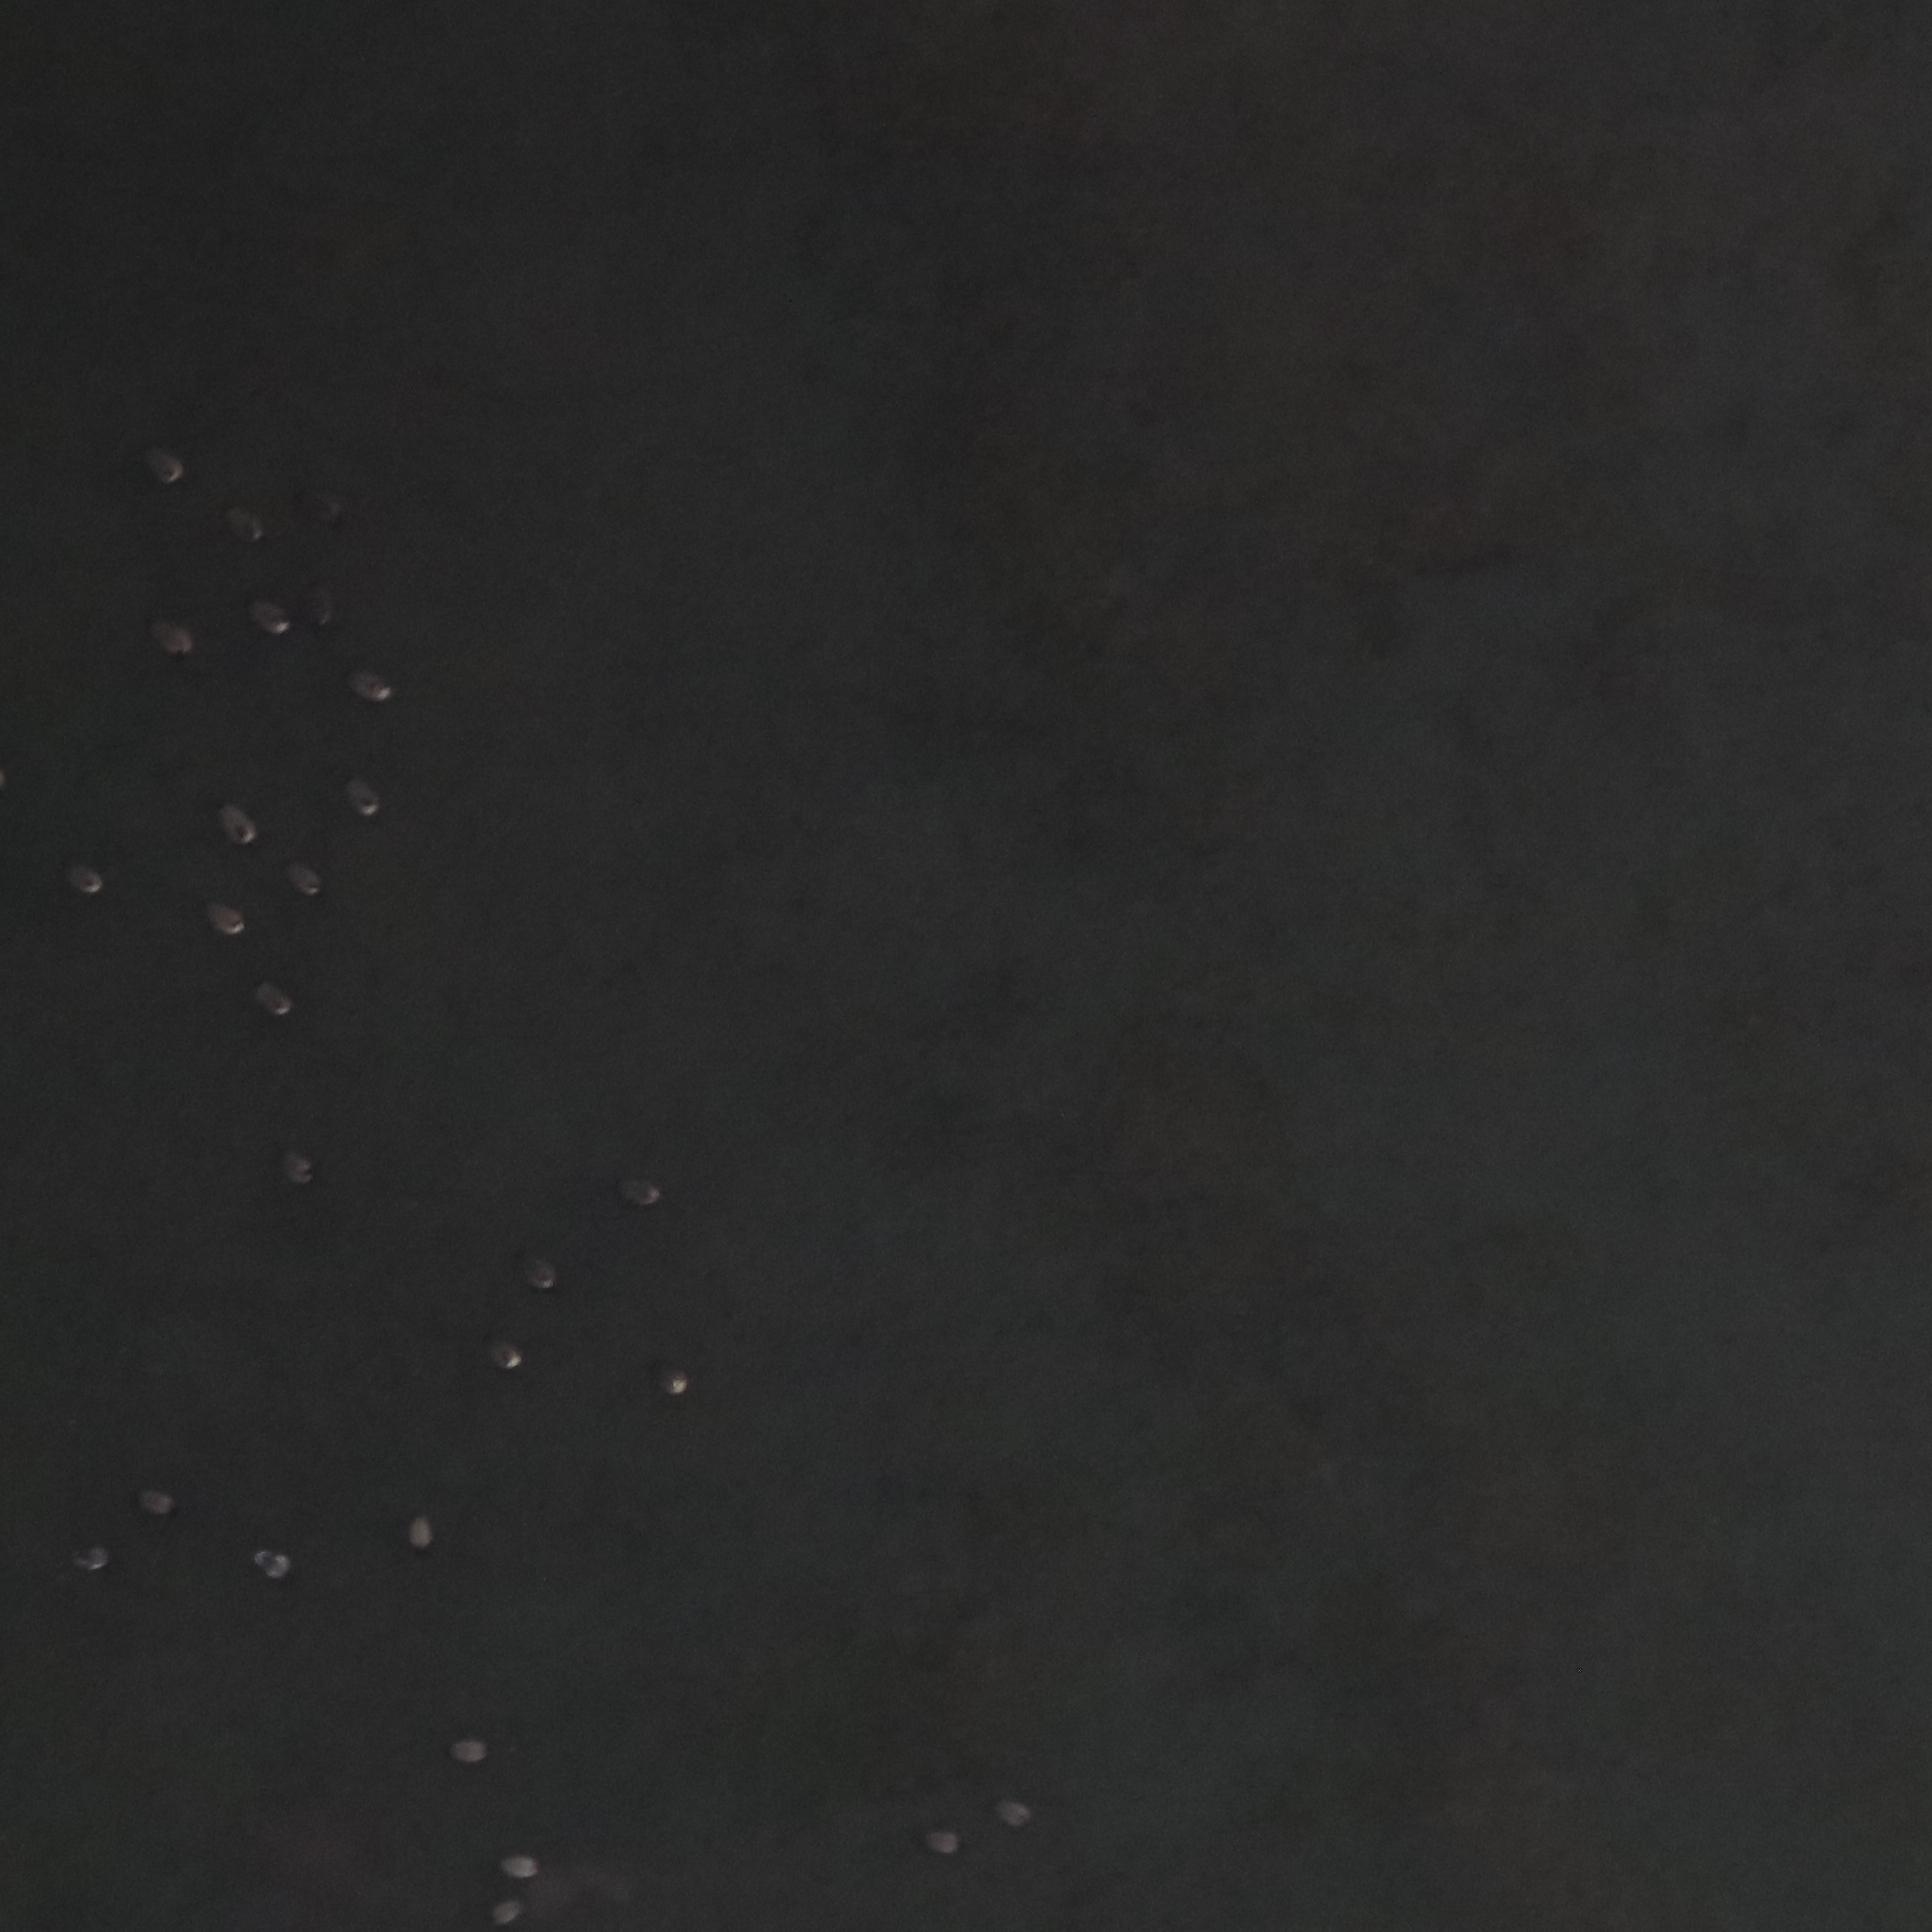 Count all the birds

27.